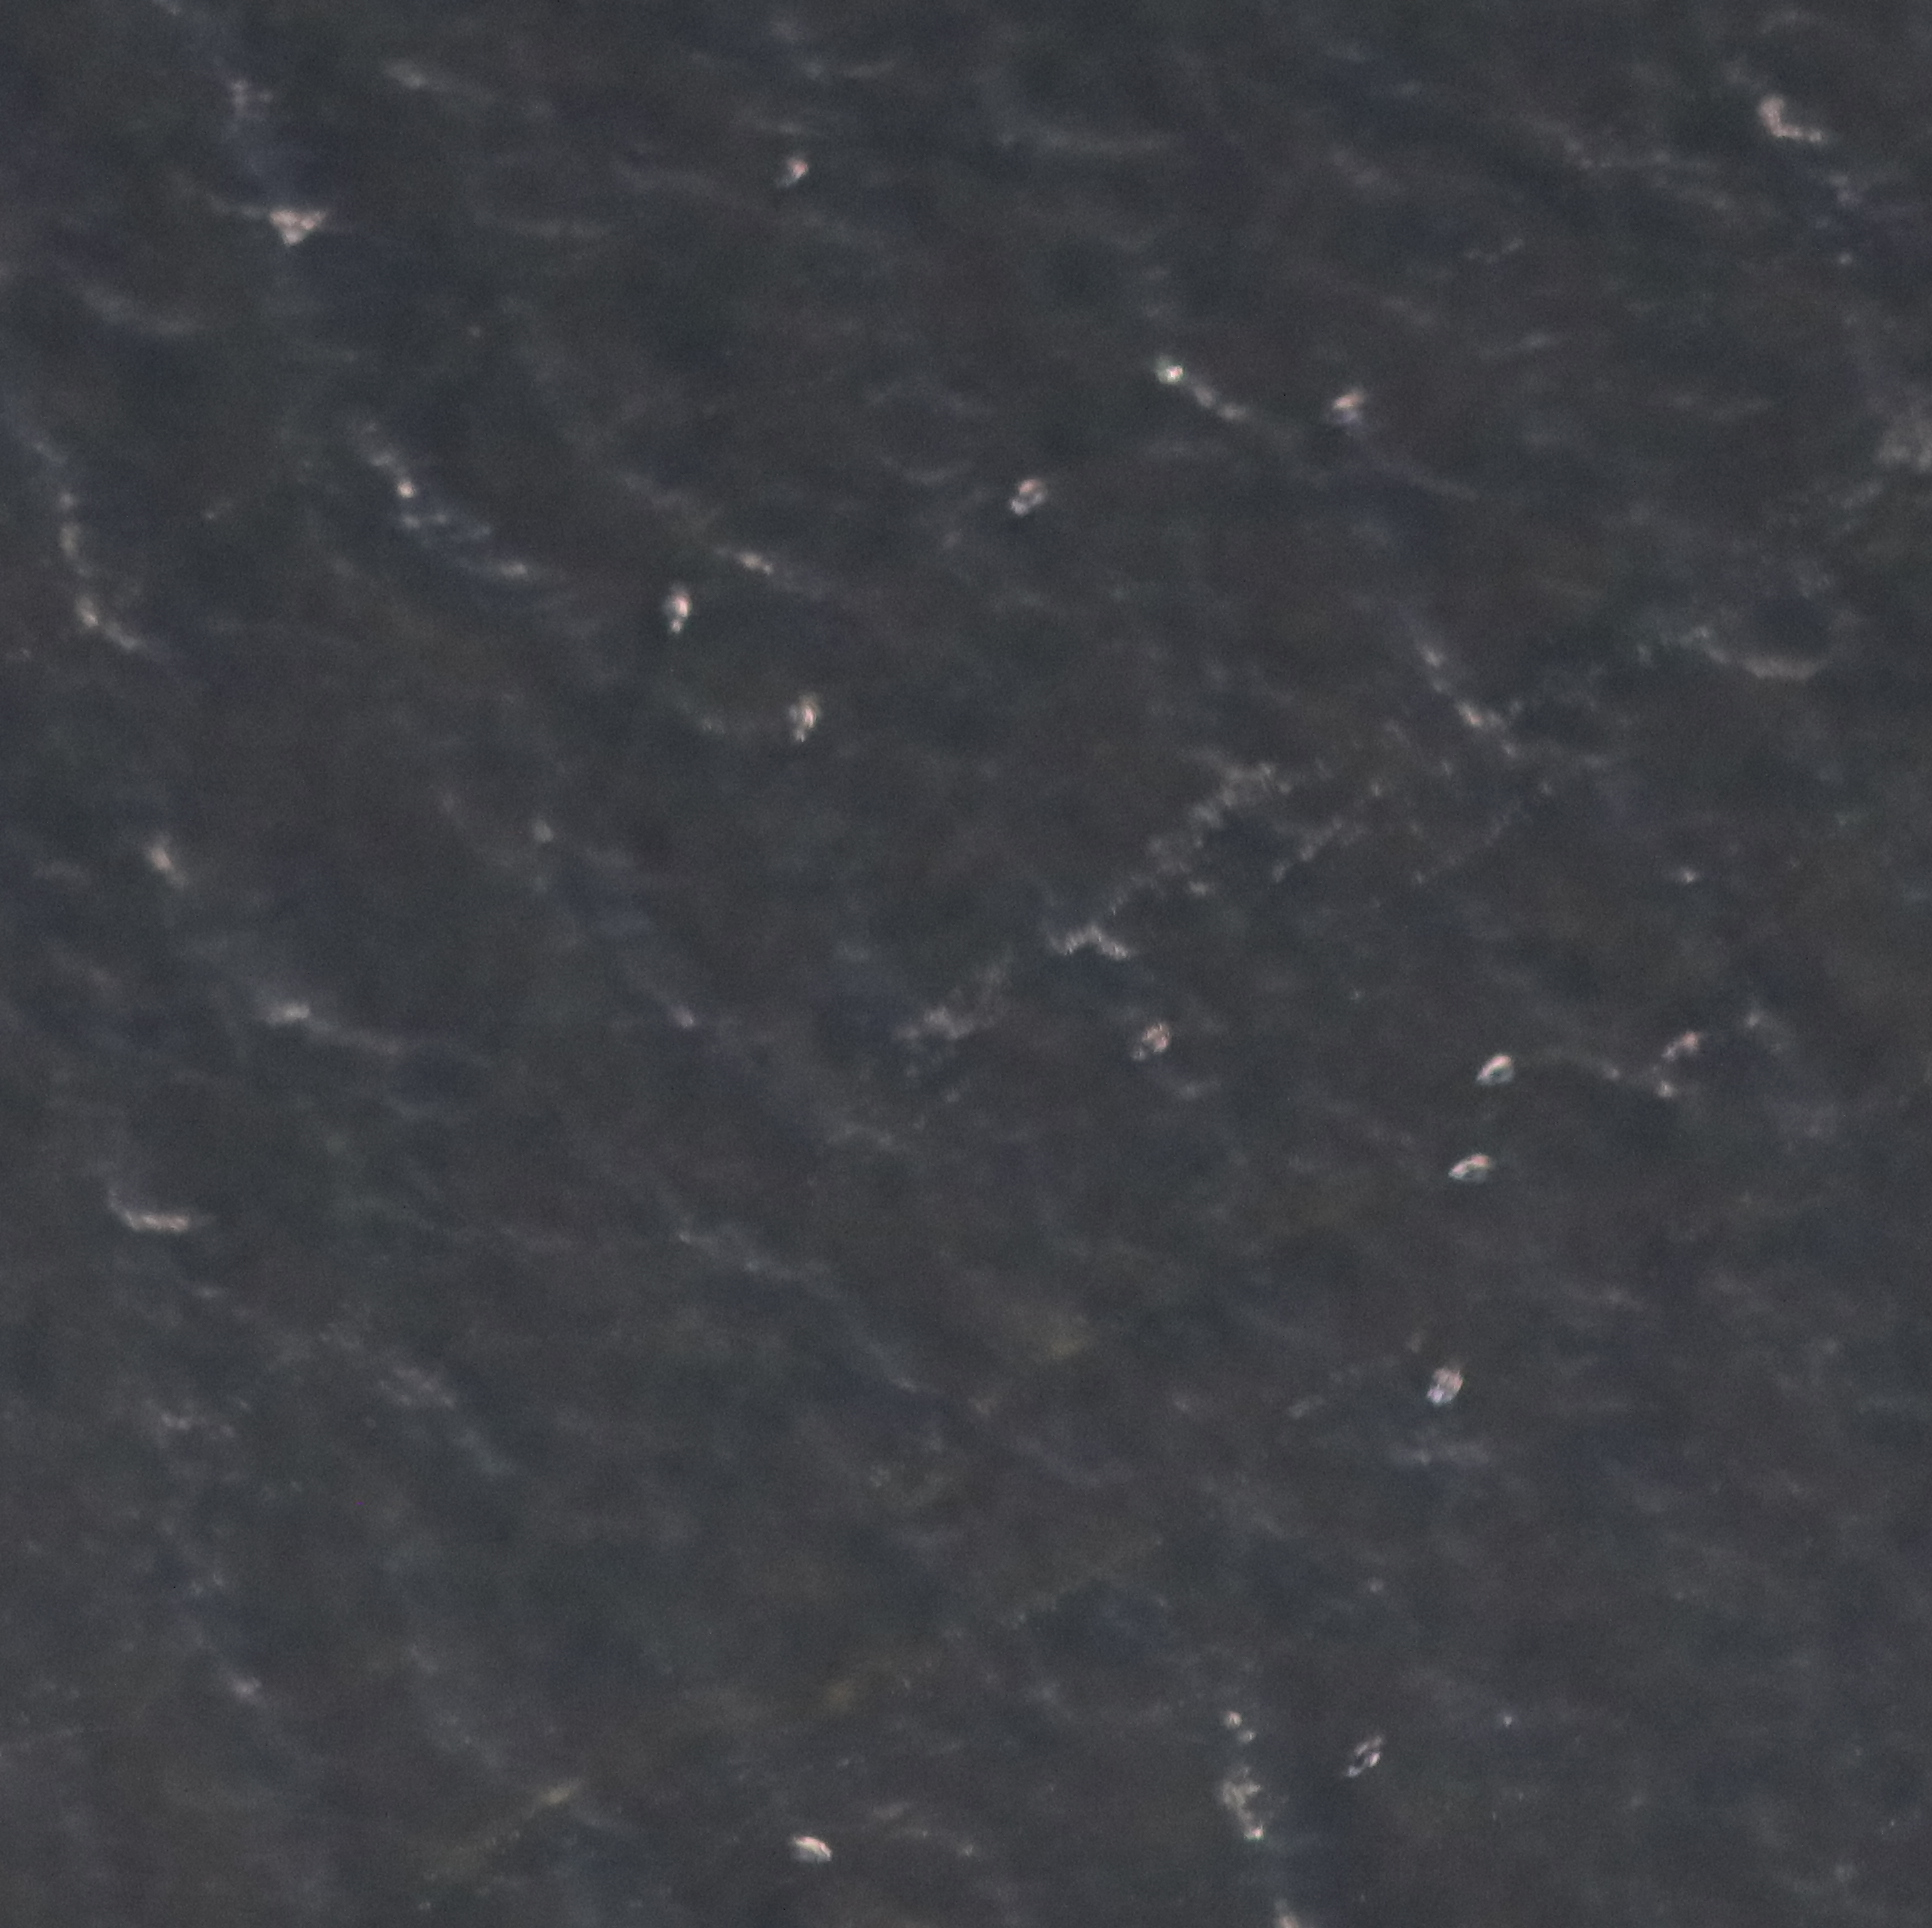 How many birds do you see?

12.